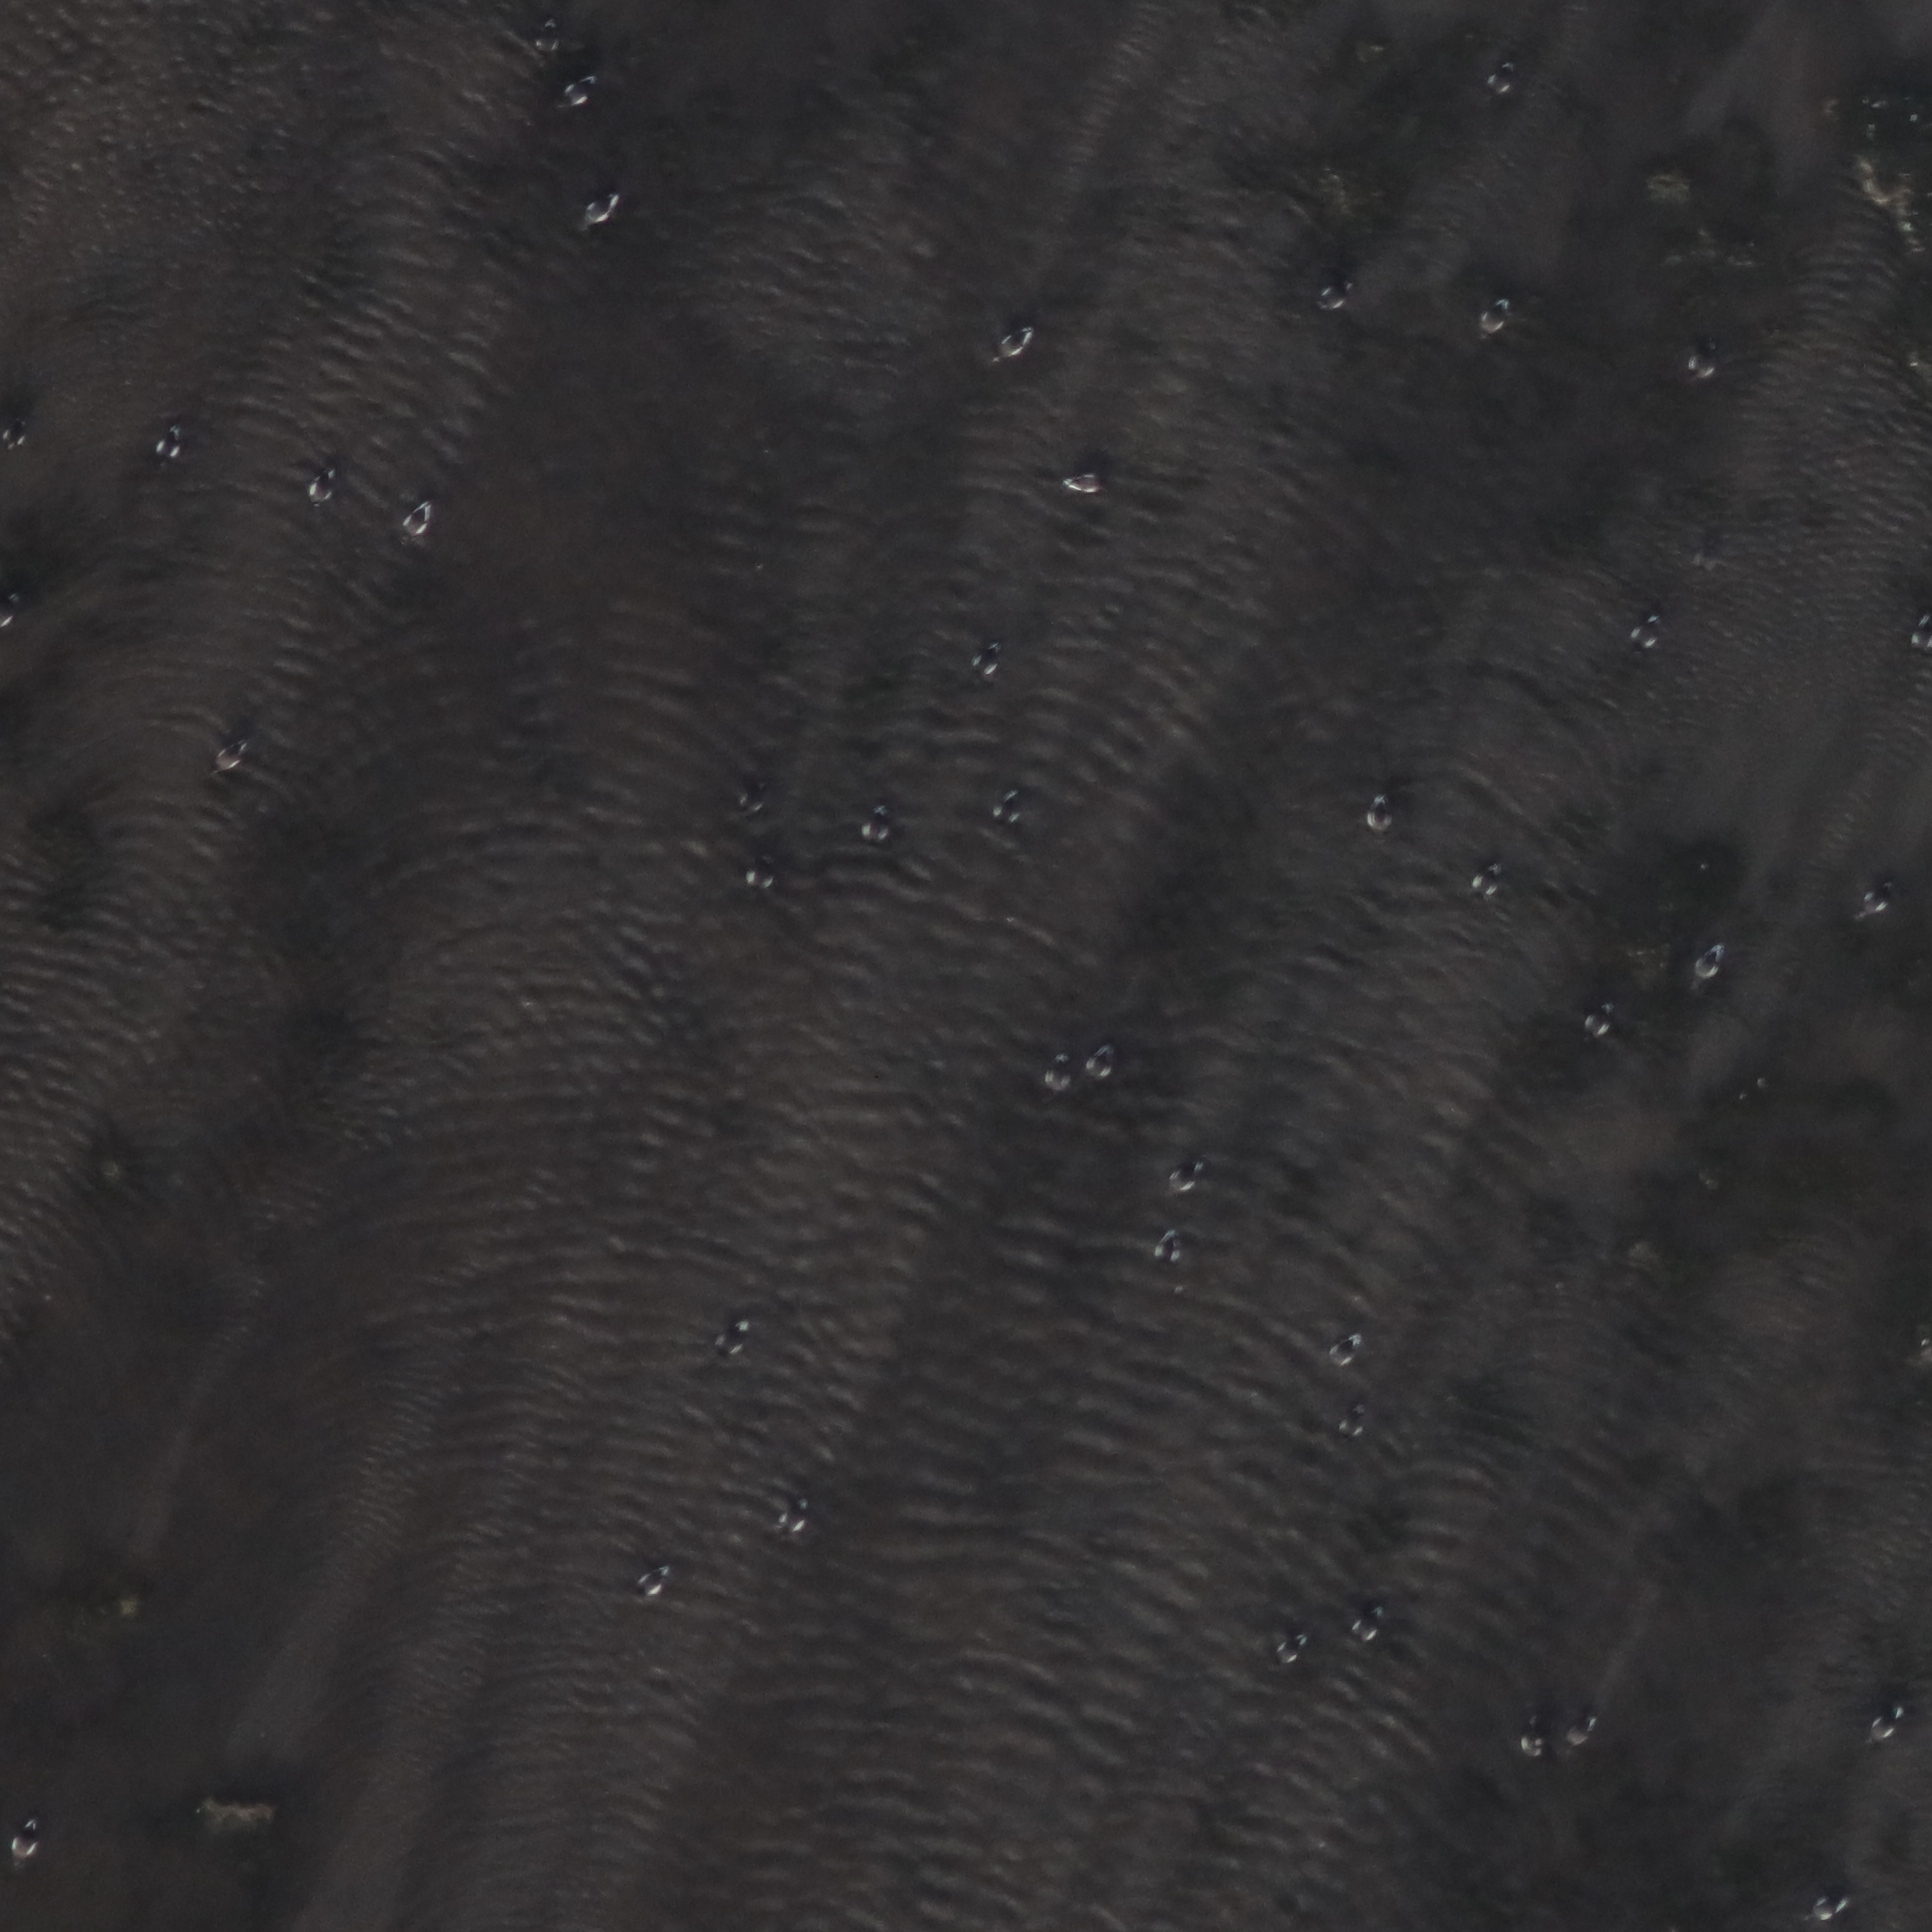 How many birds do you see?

42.